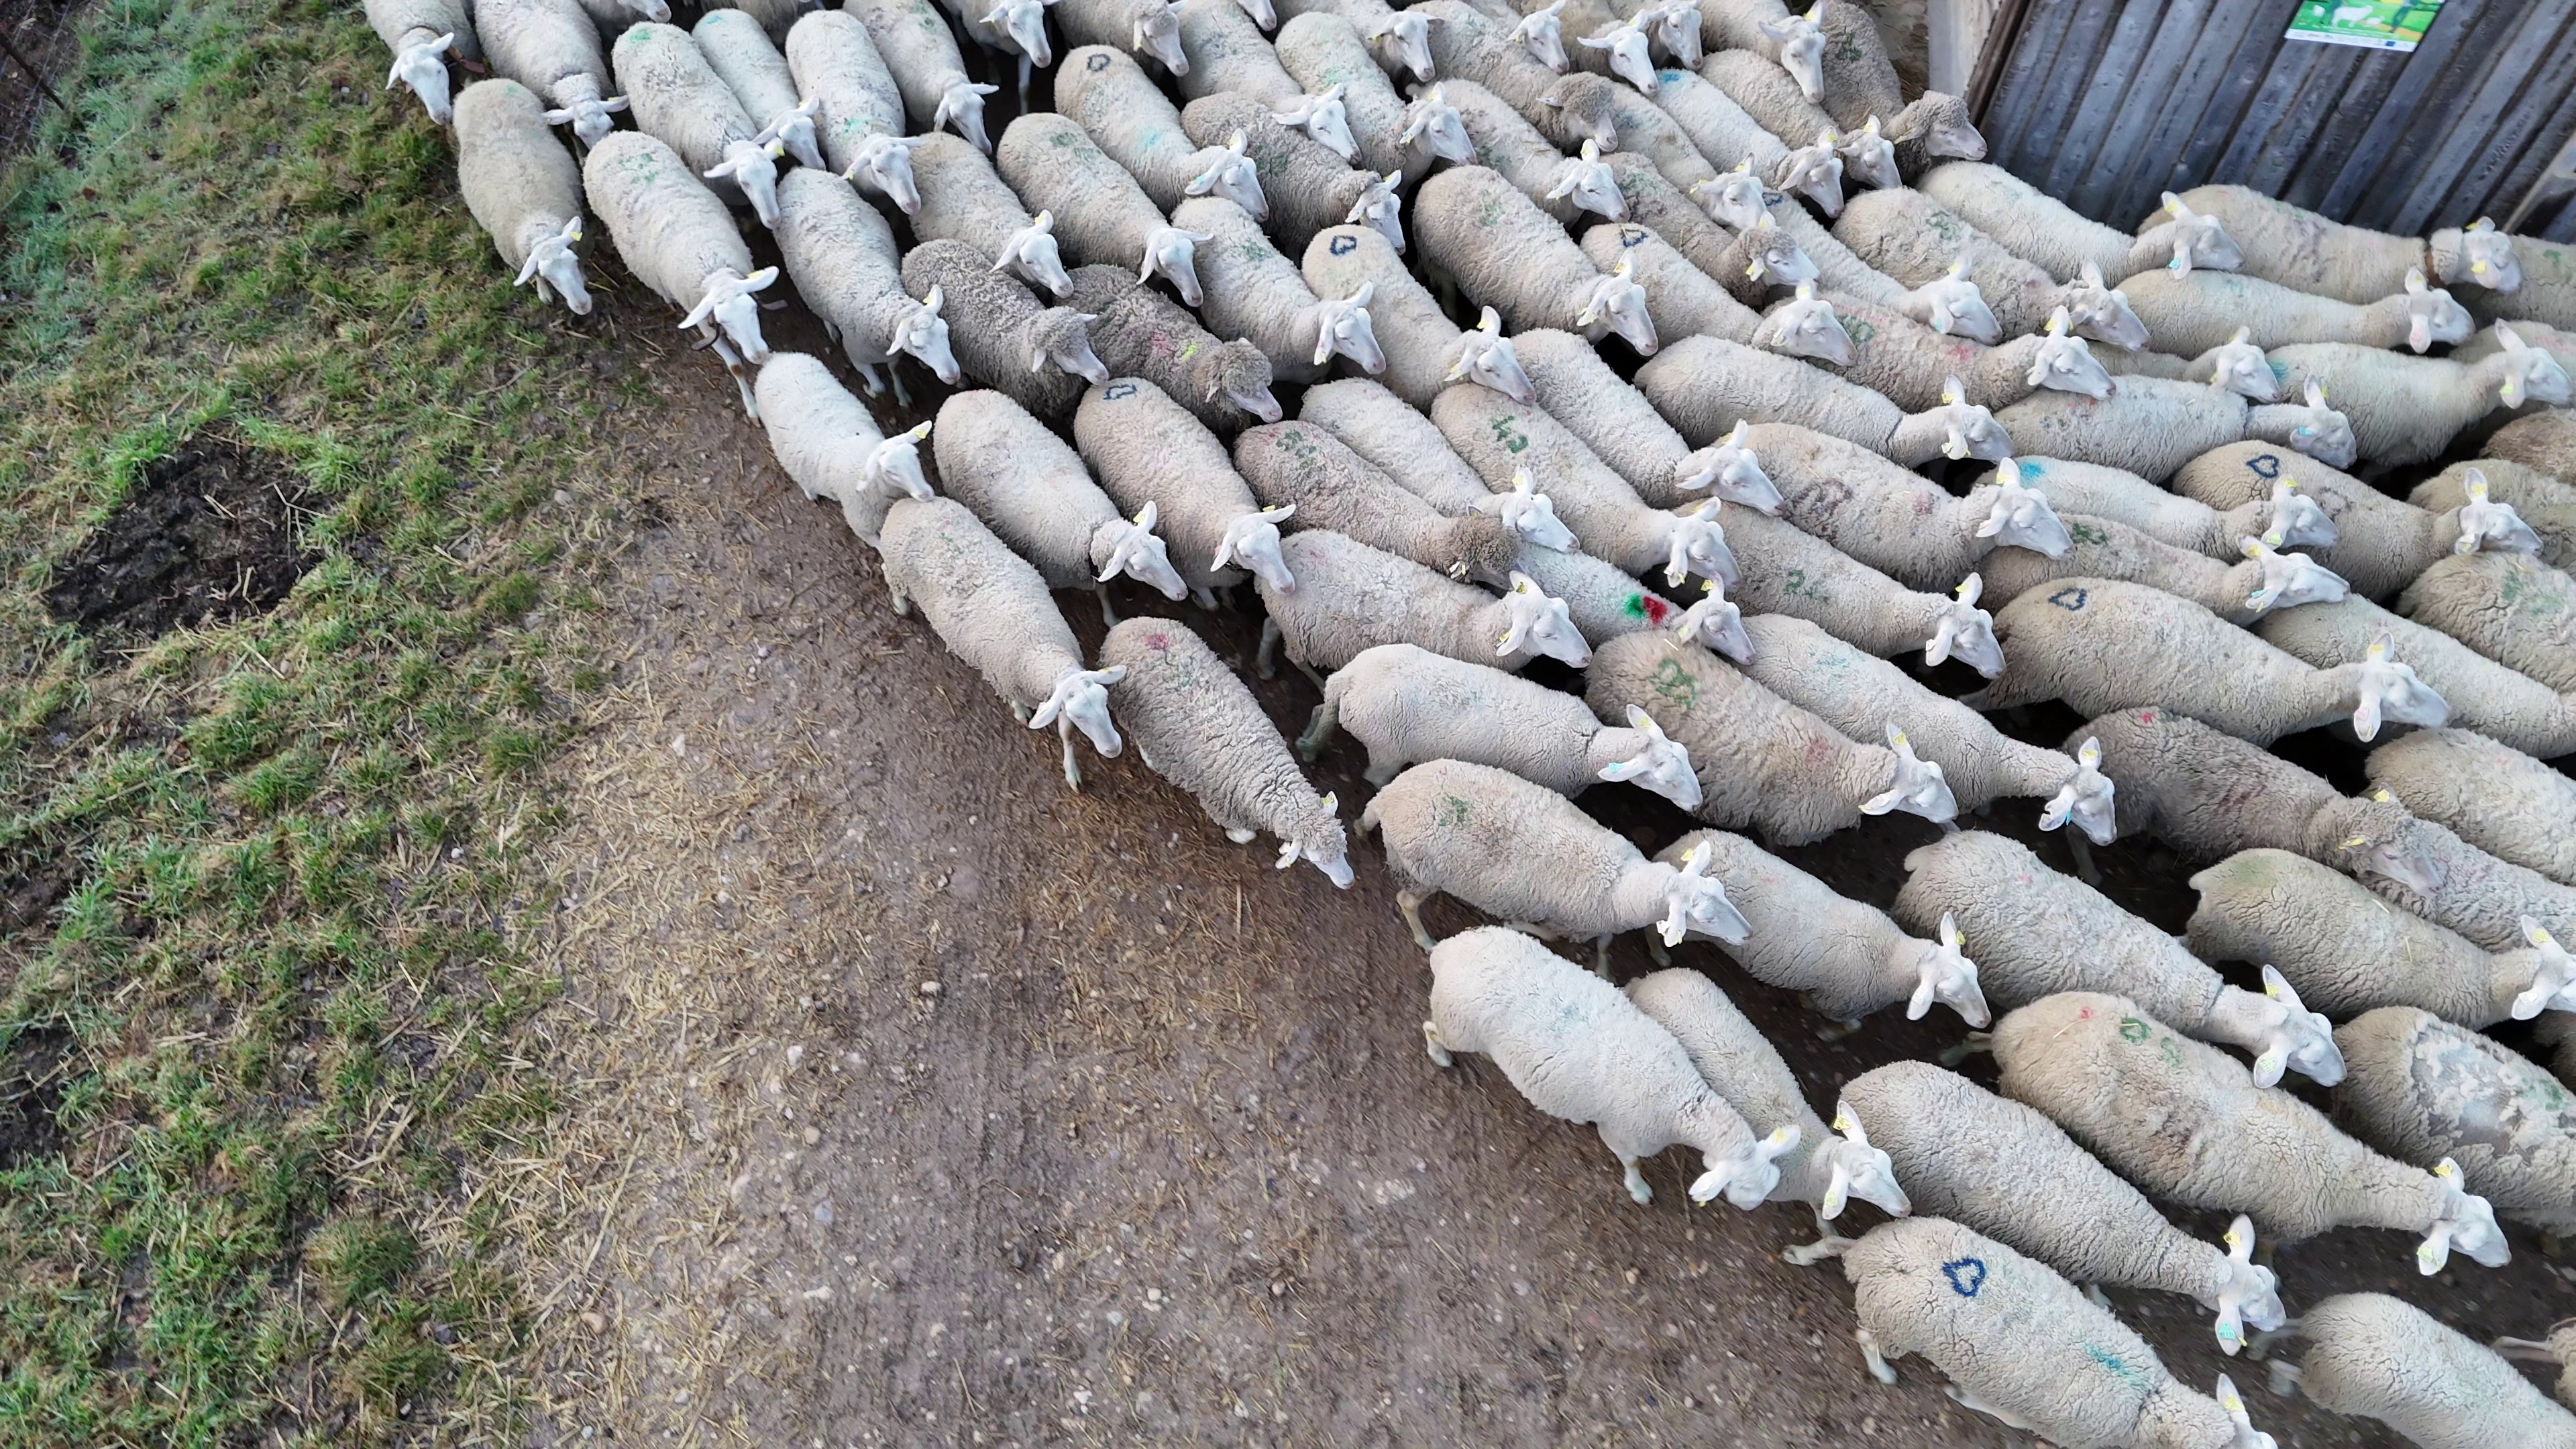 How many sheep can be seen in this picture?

84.